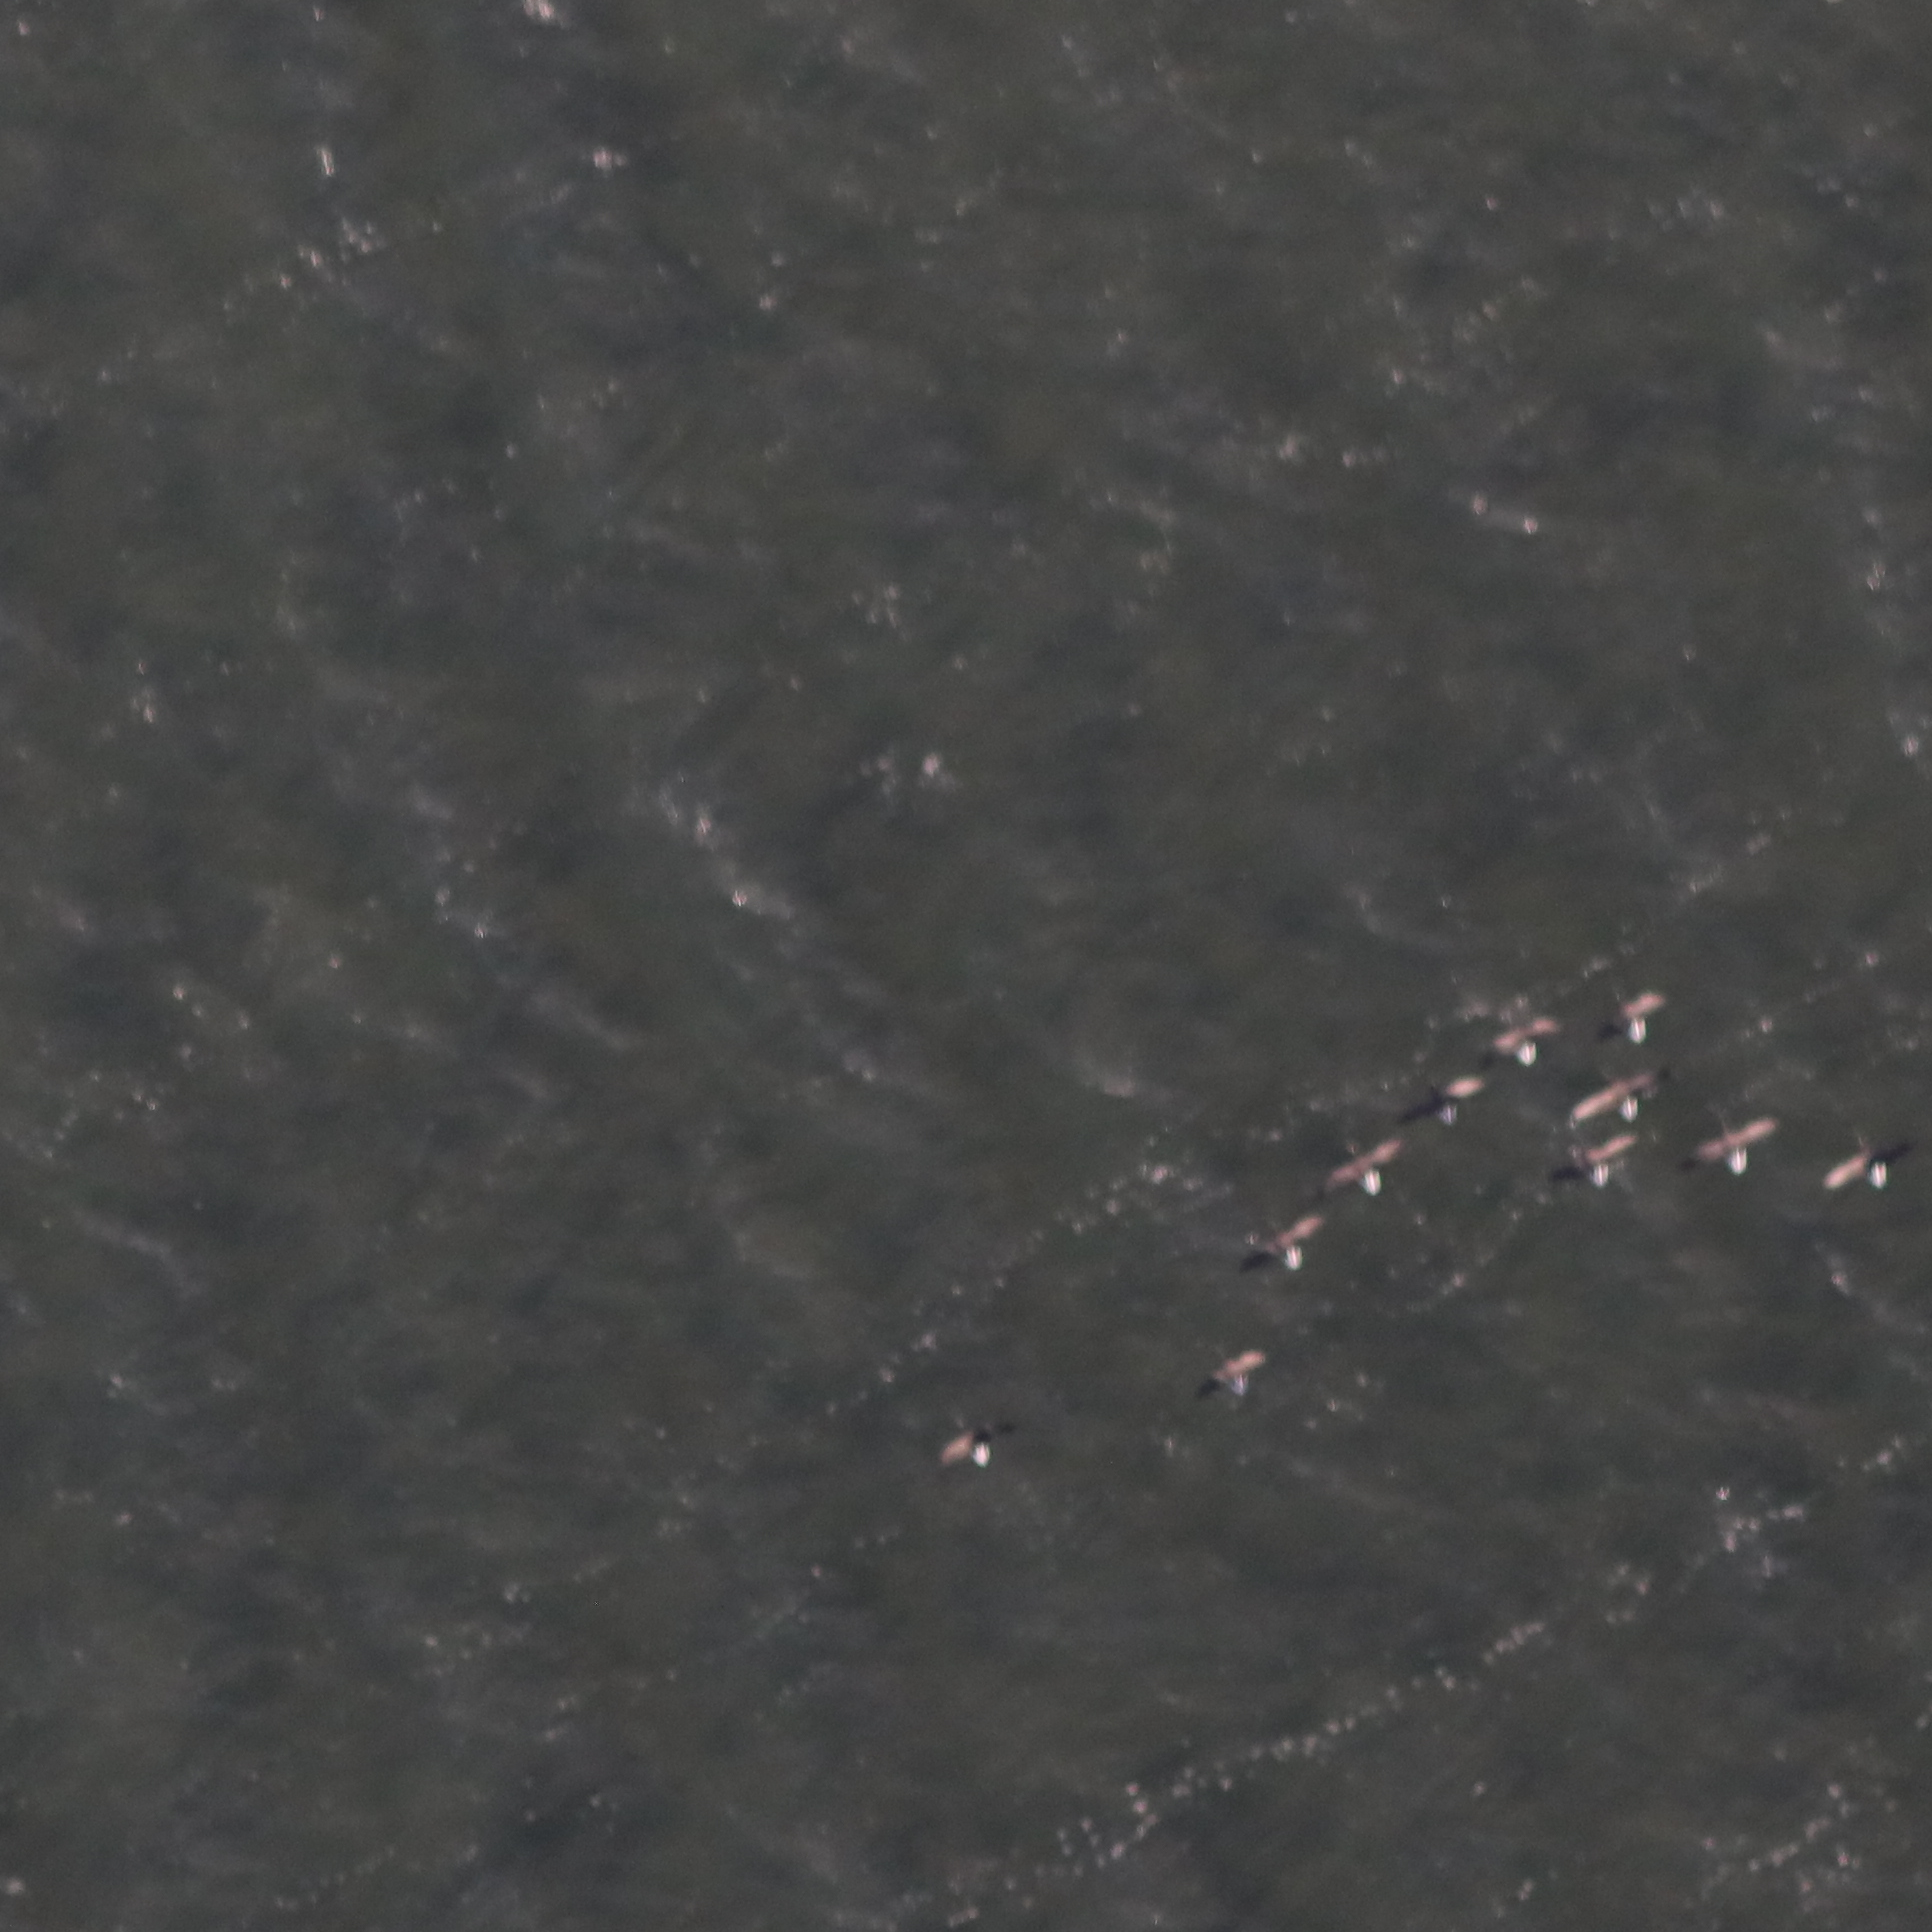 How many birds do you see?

11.